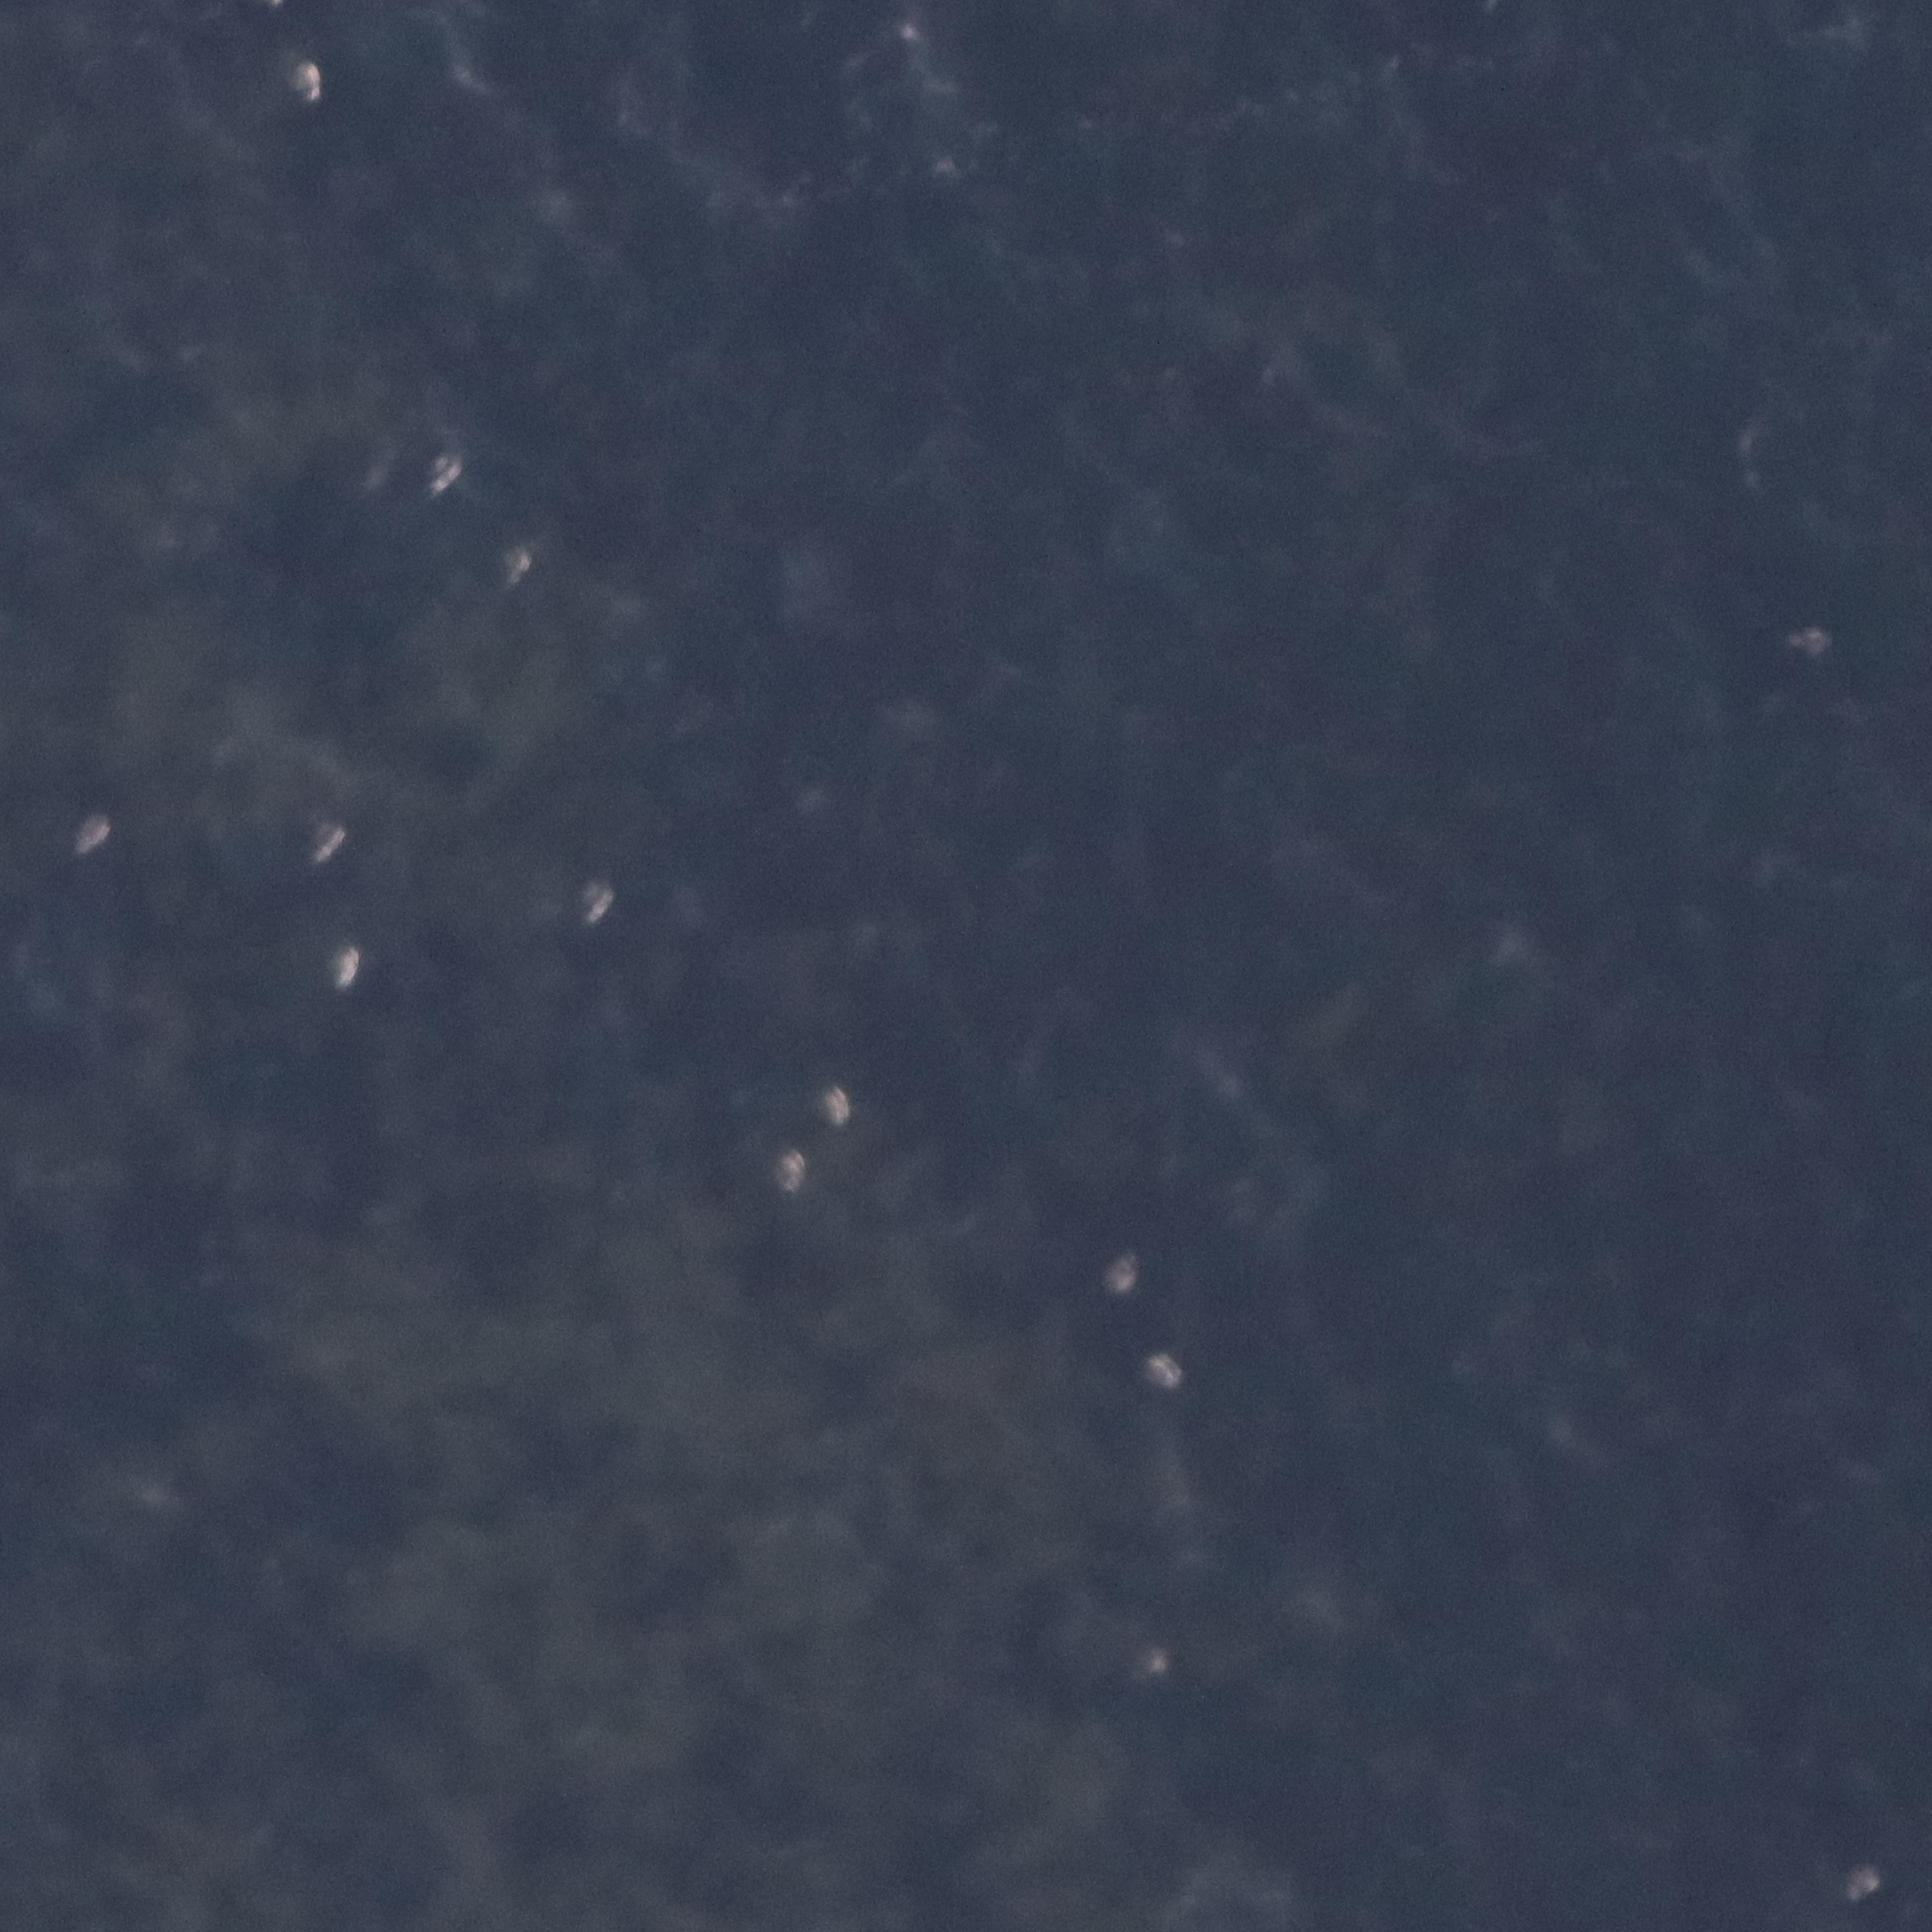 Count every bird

14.